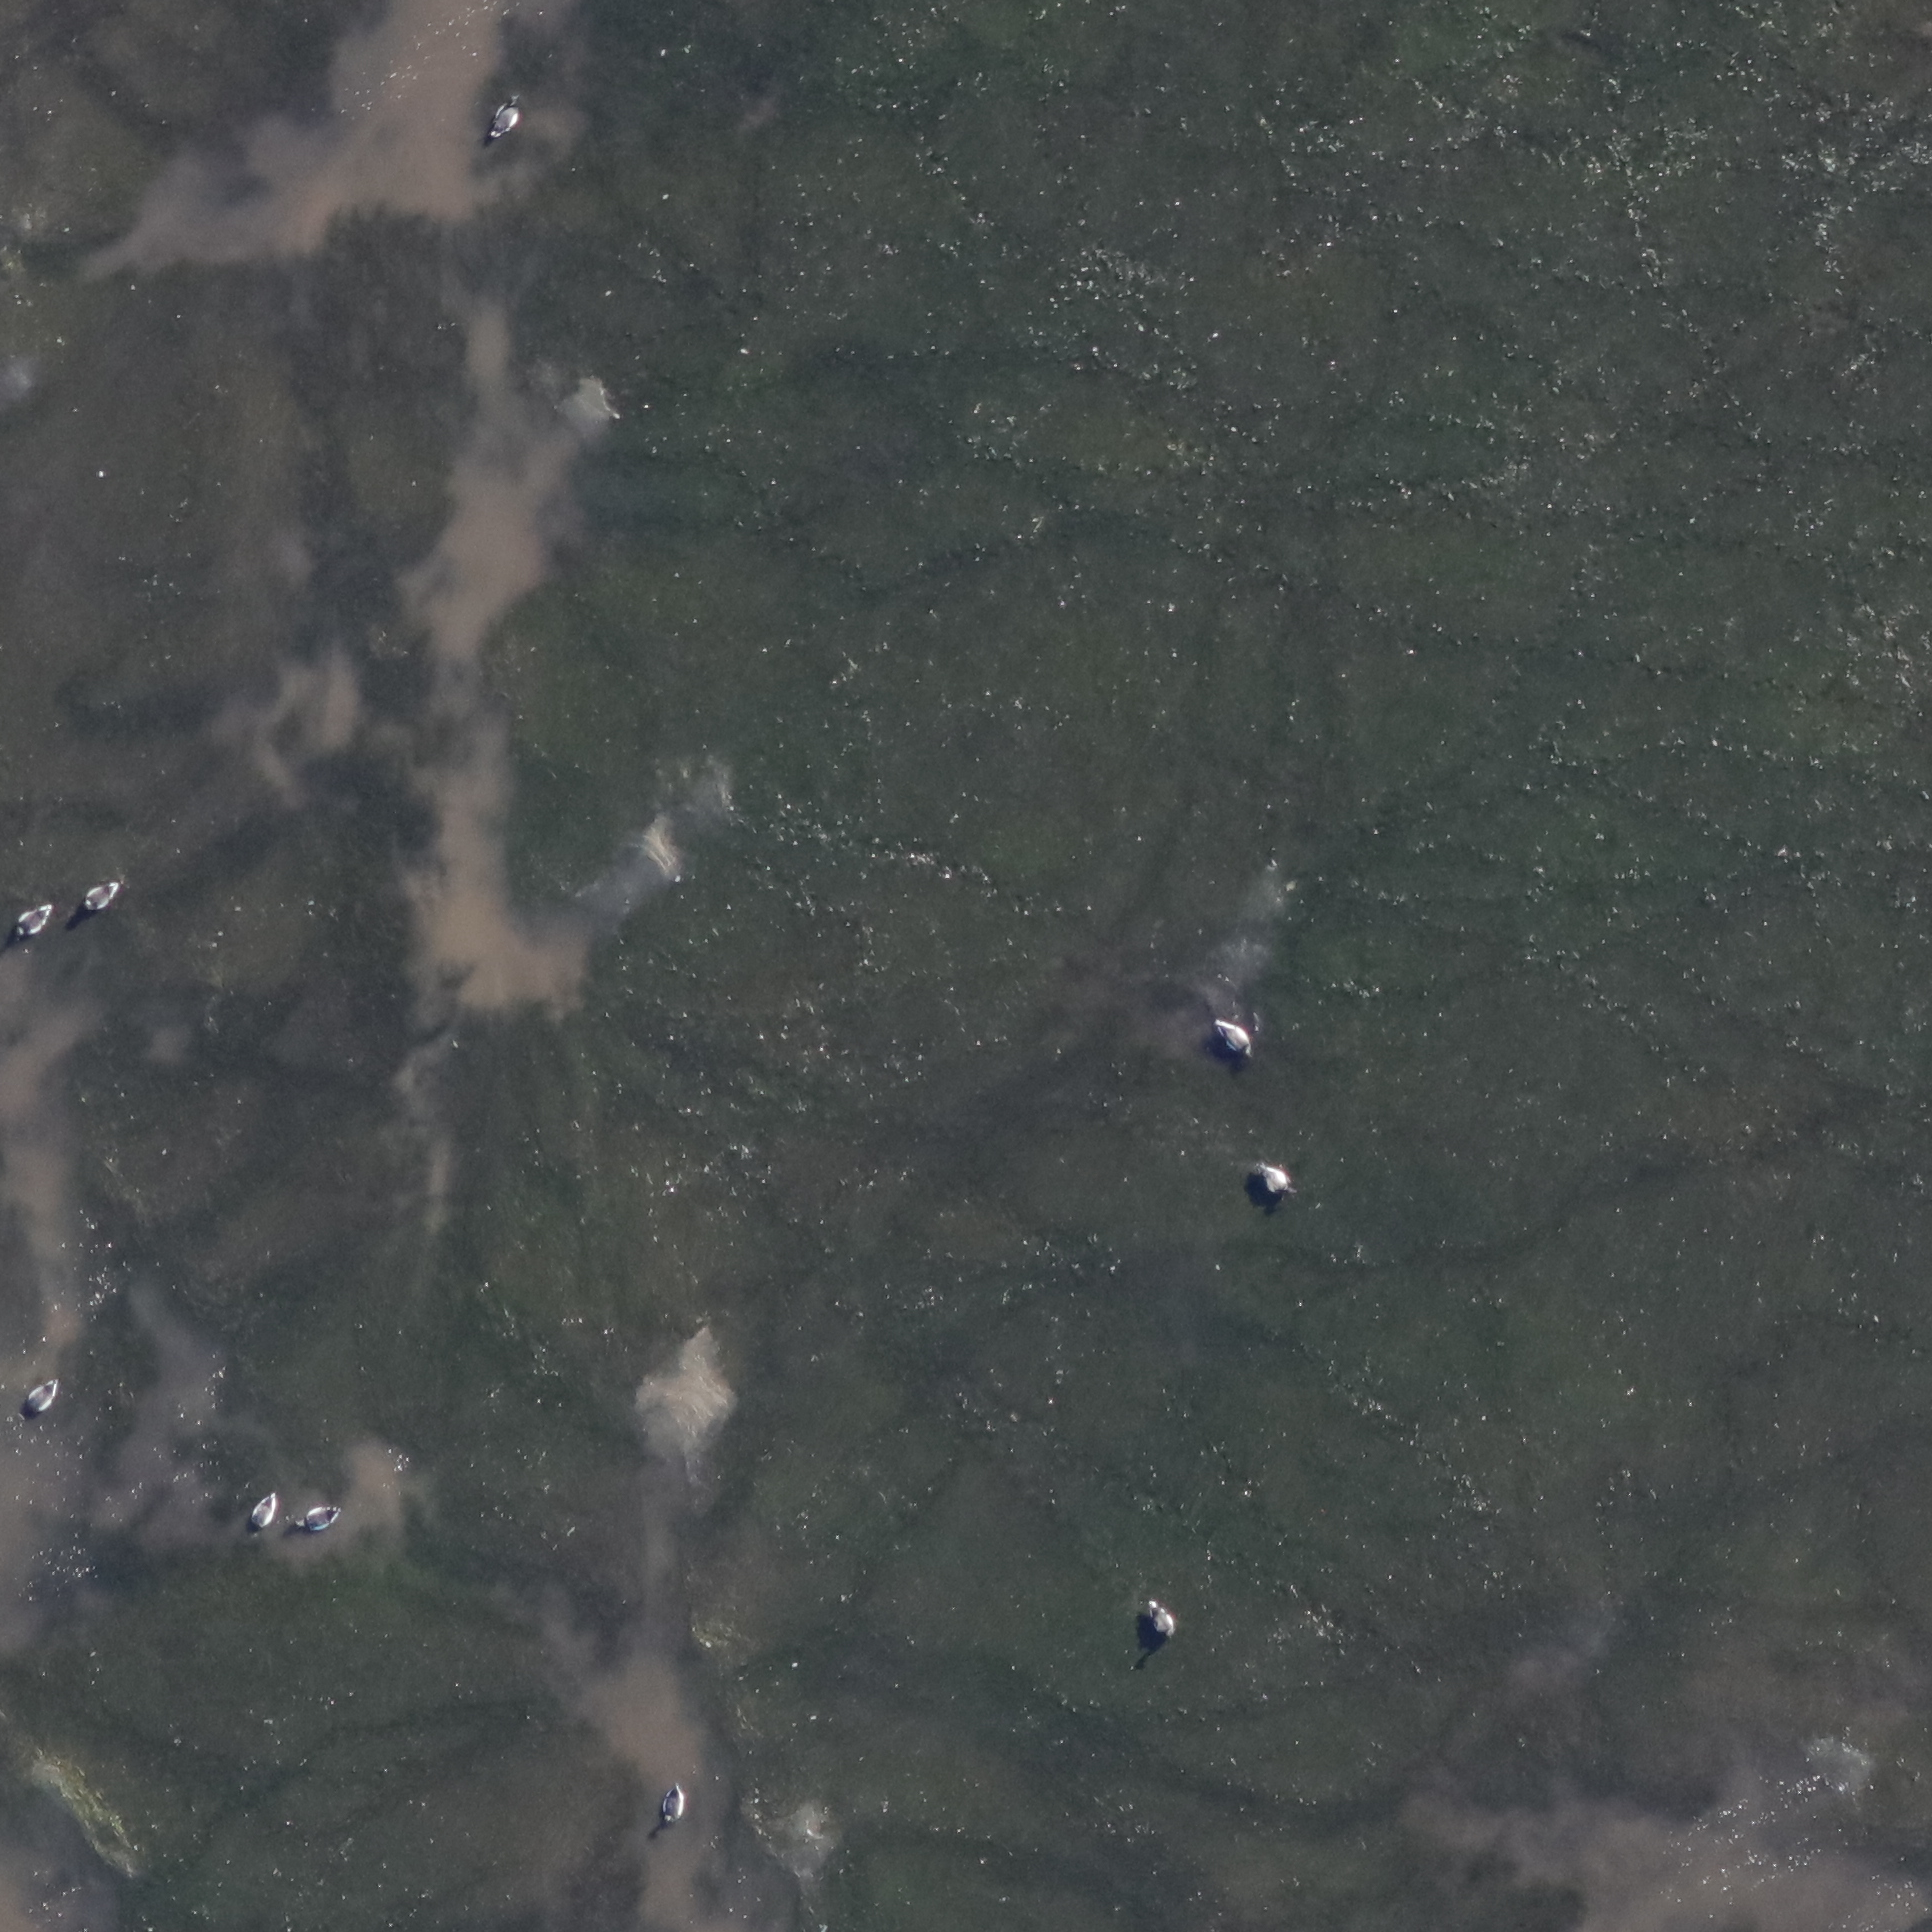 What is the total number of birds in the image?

10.